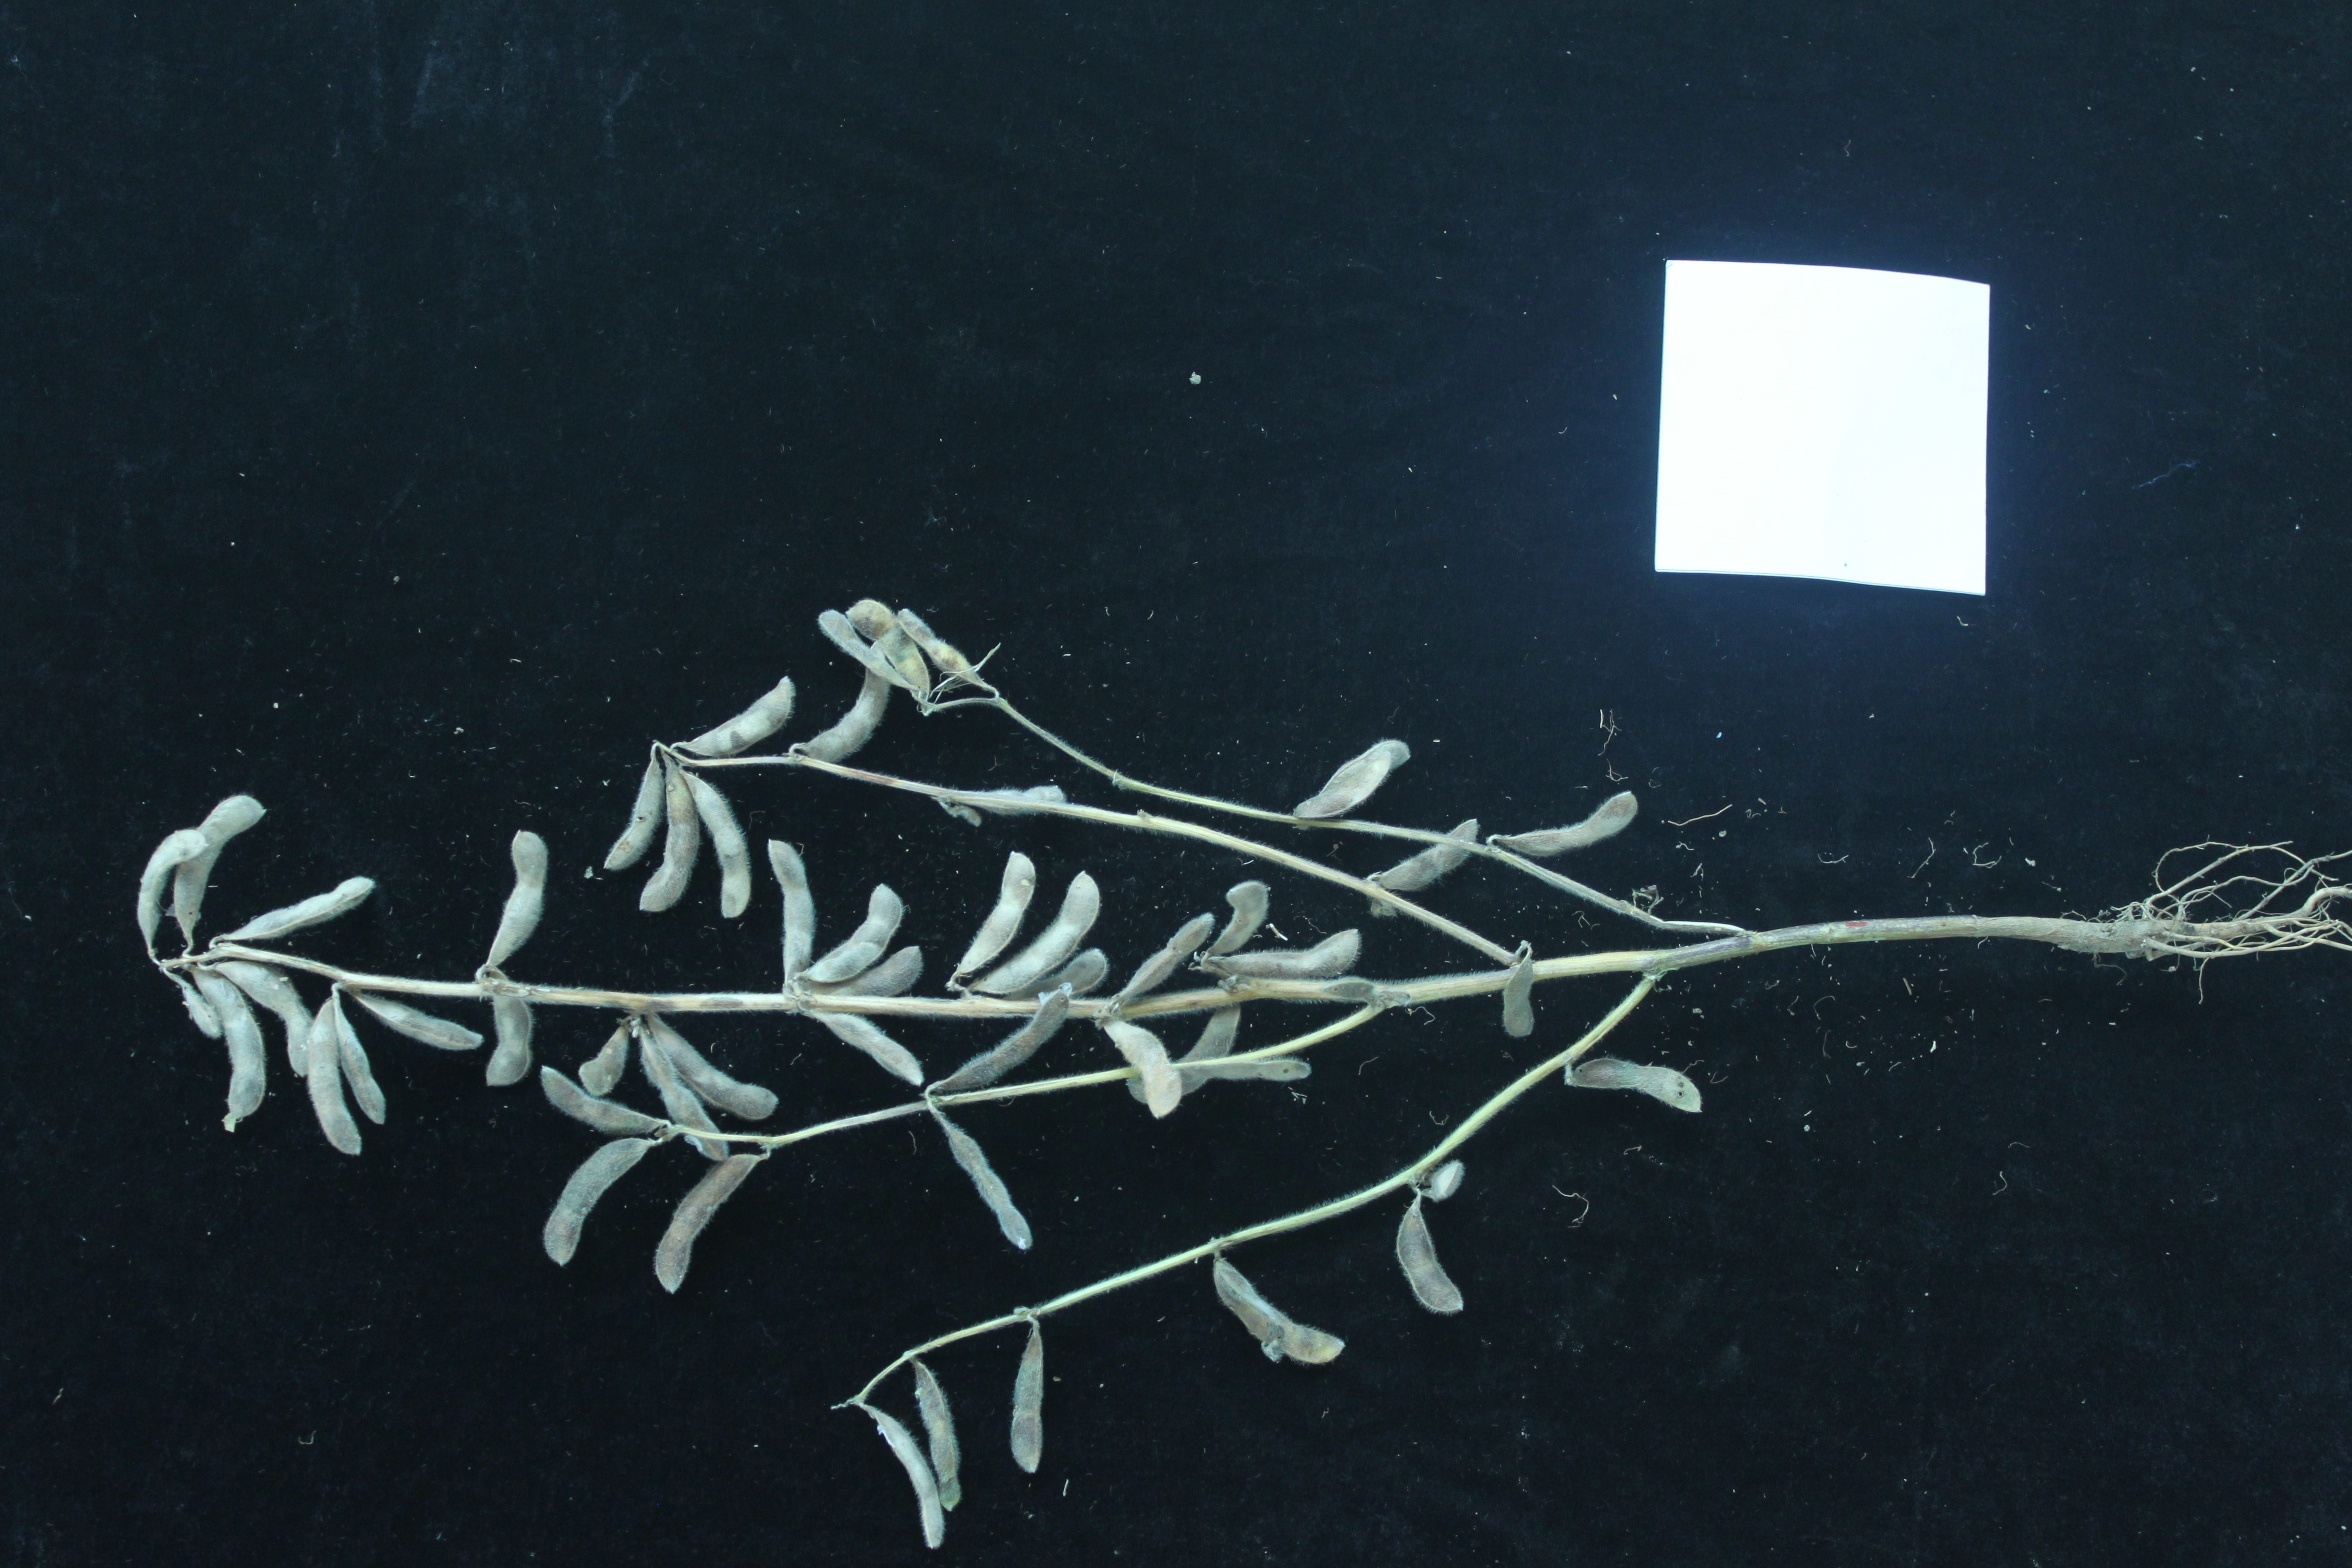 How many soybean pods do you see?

51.